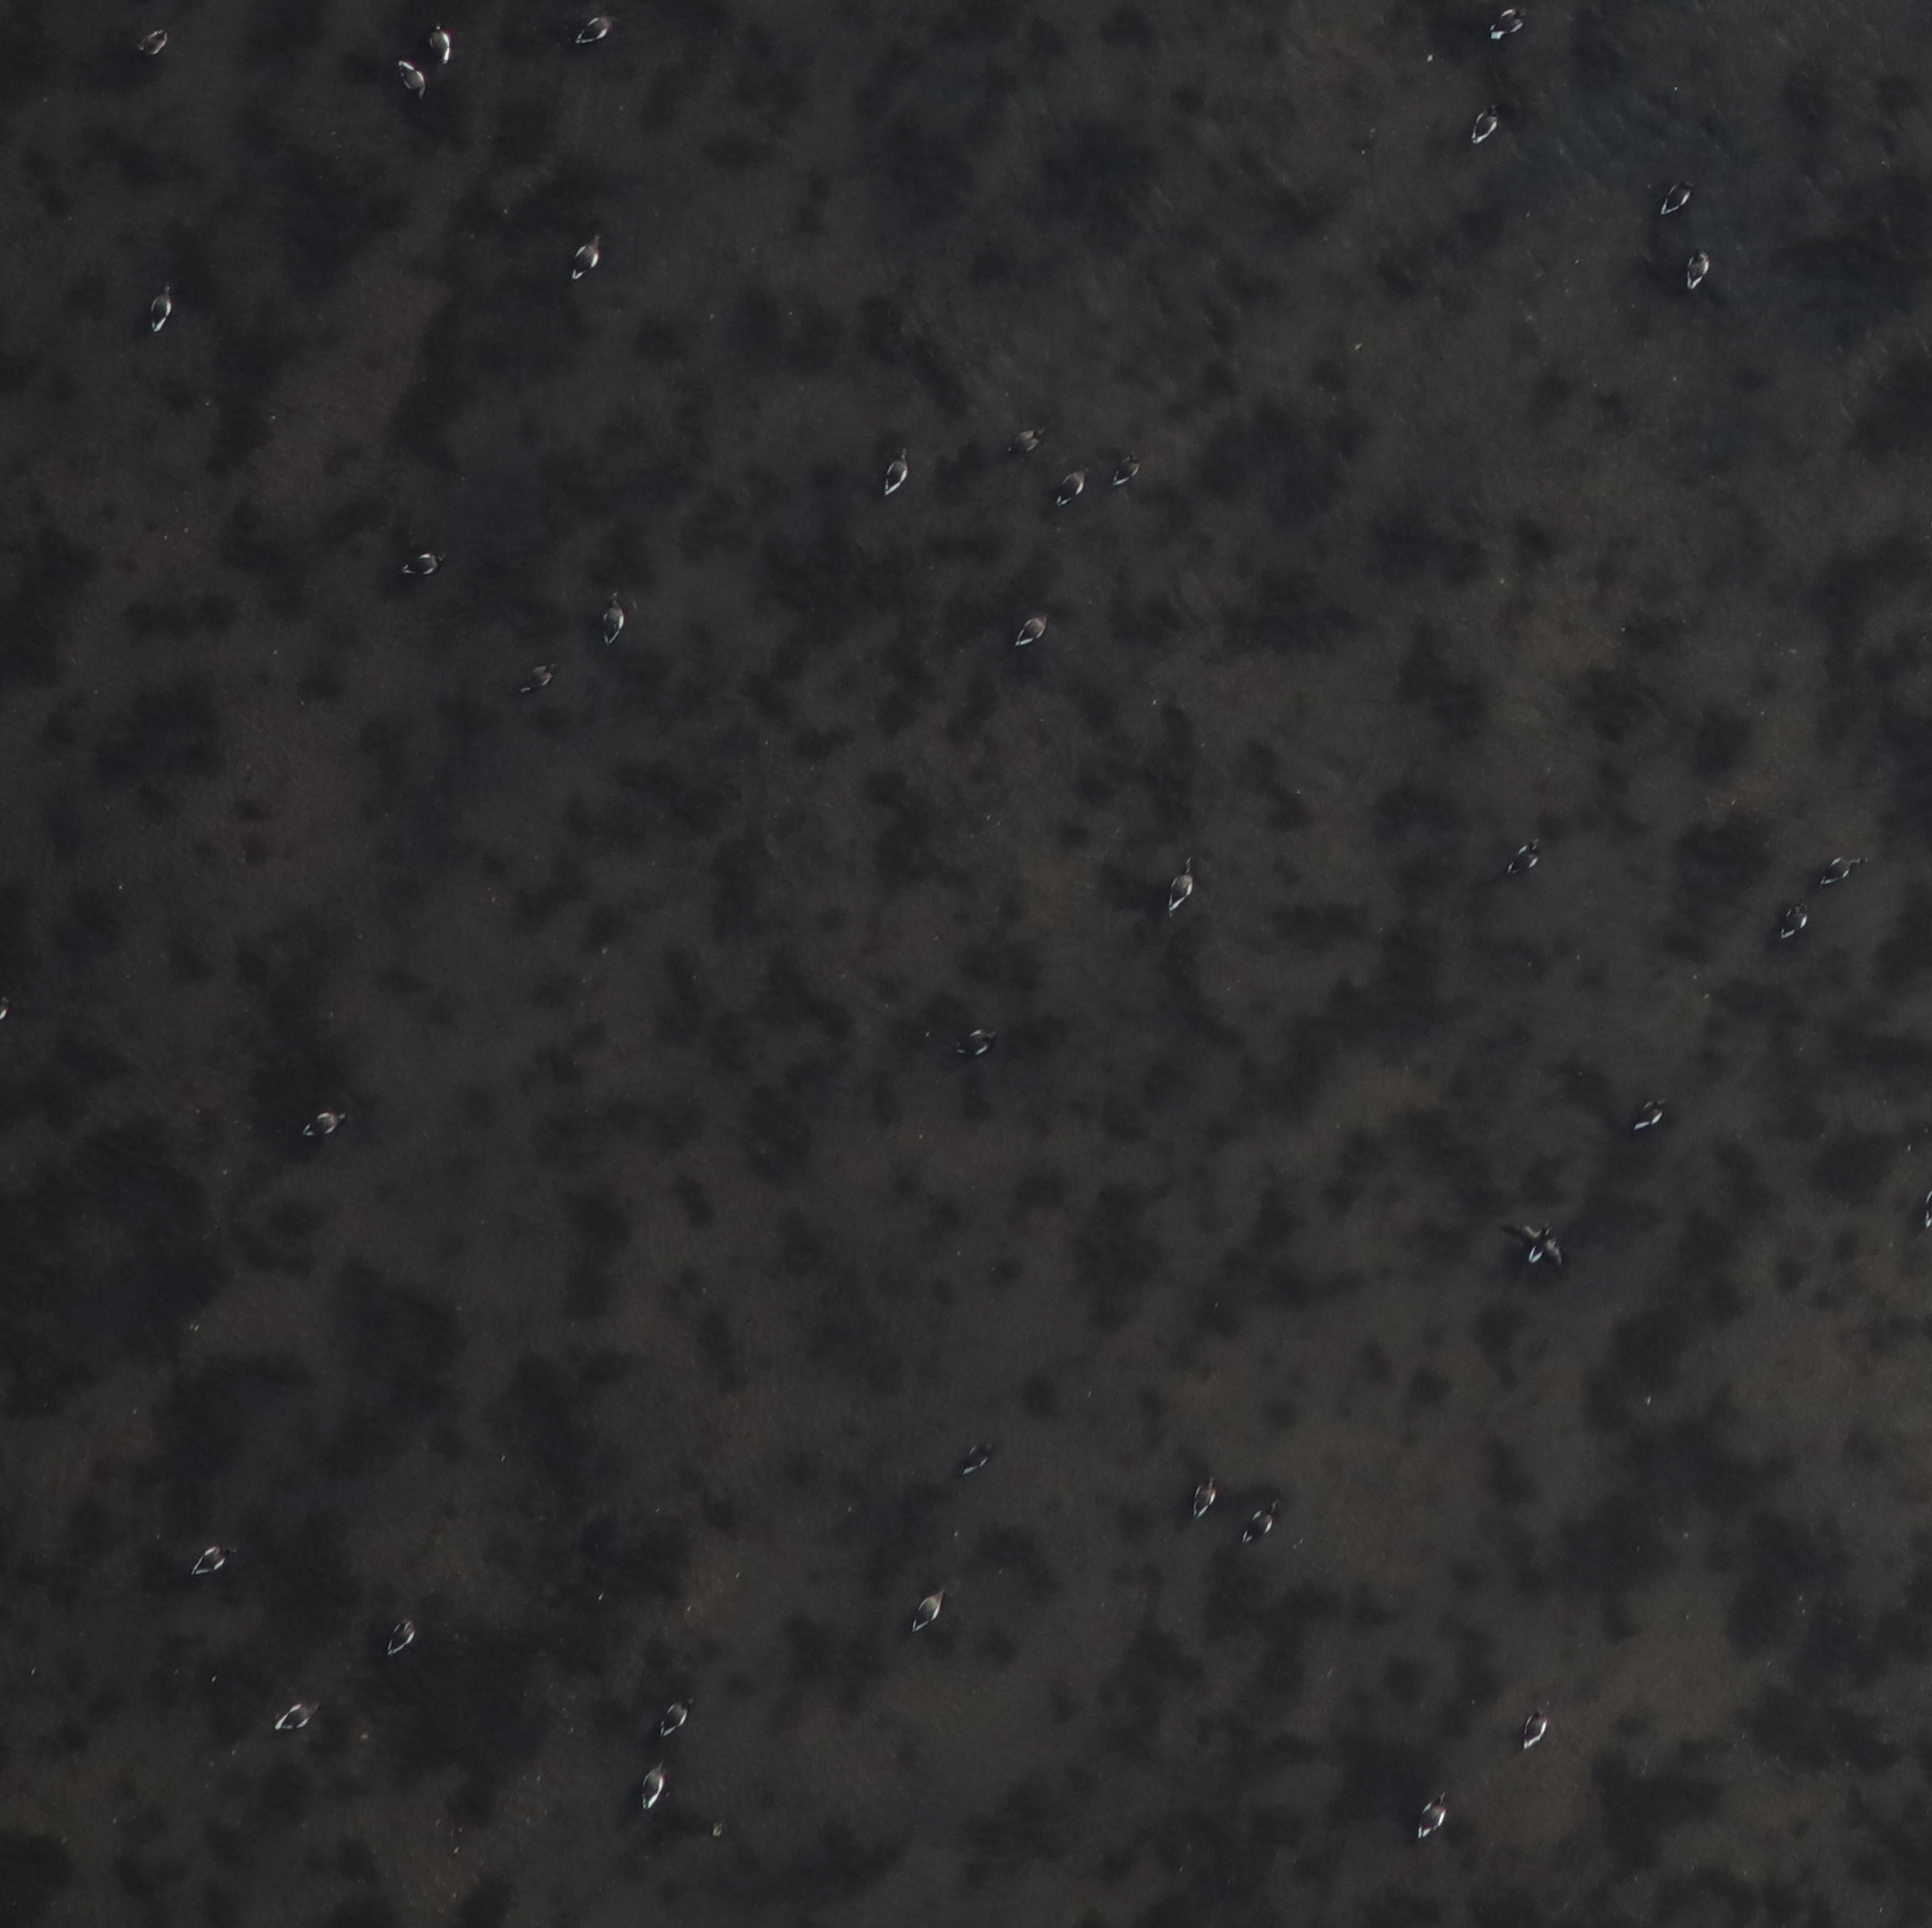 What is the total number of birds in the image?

37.